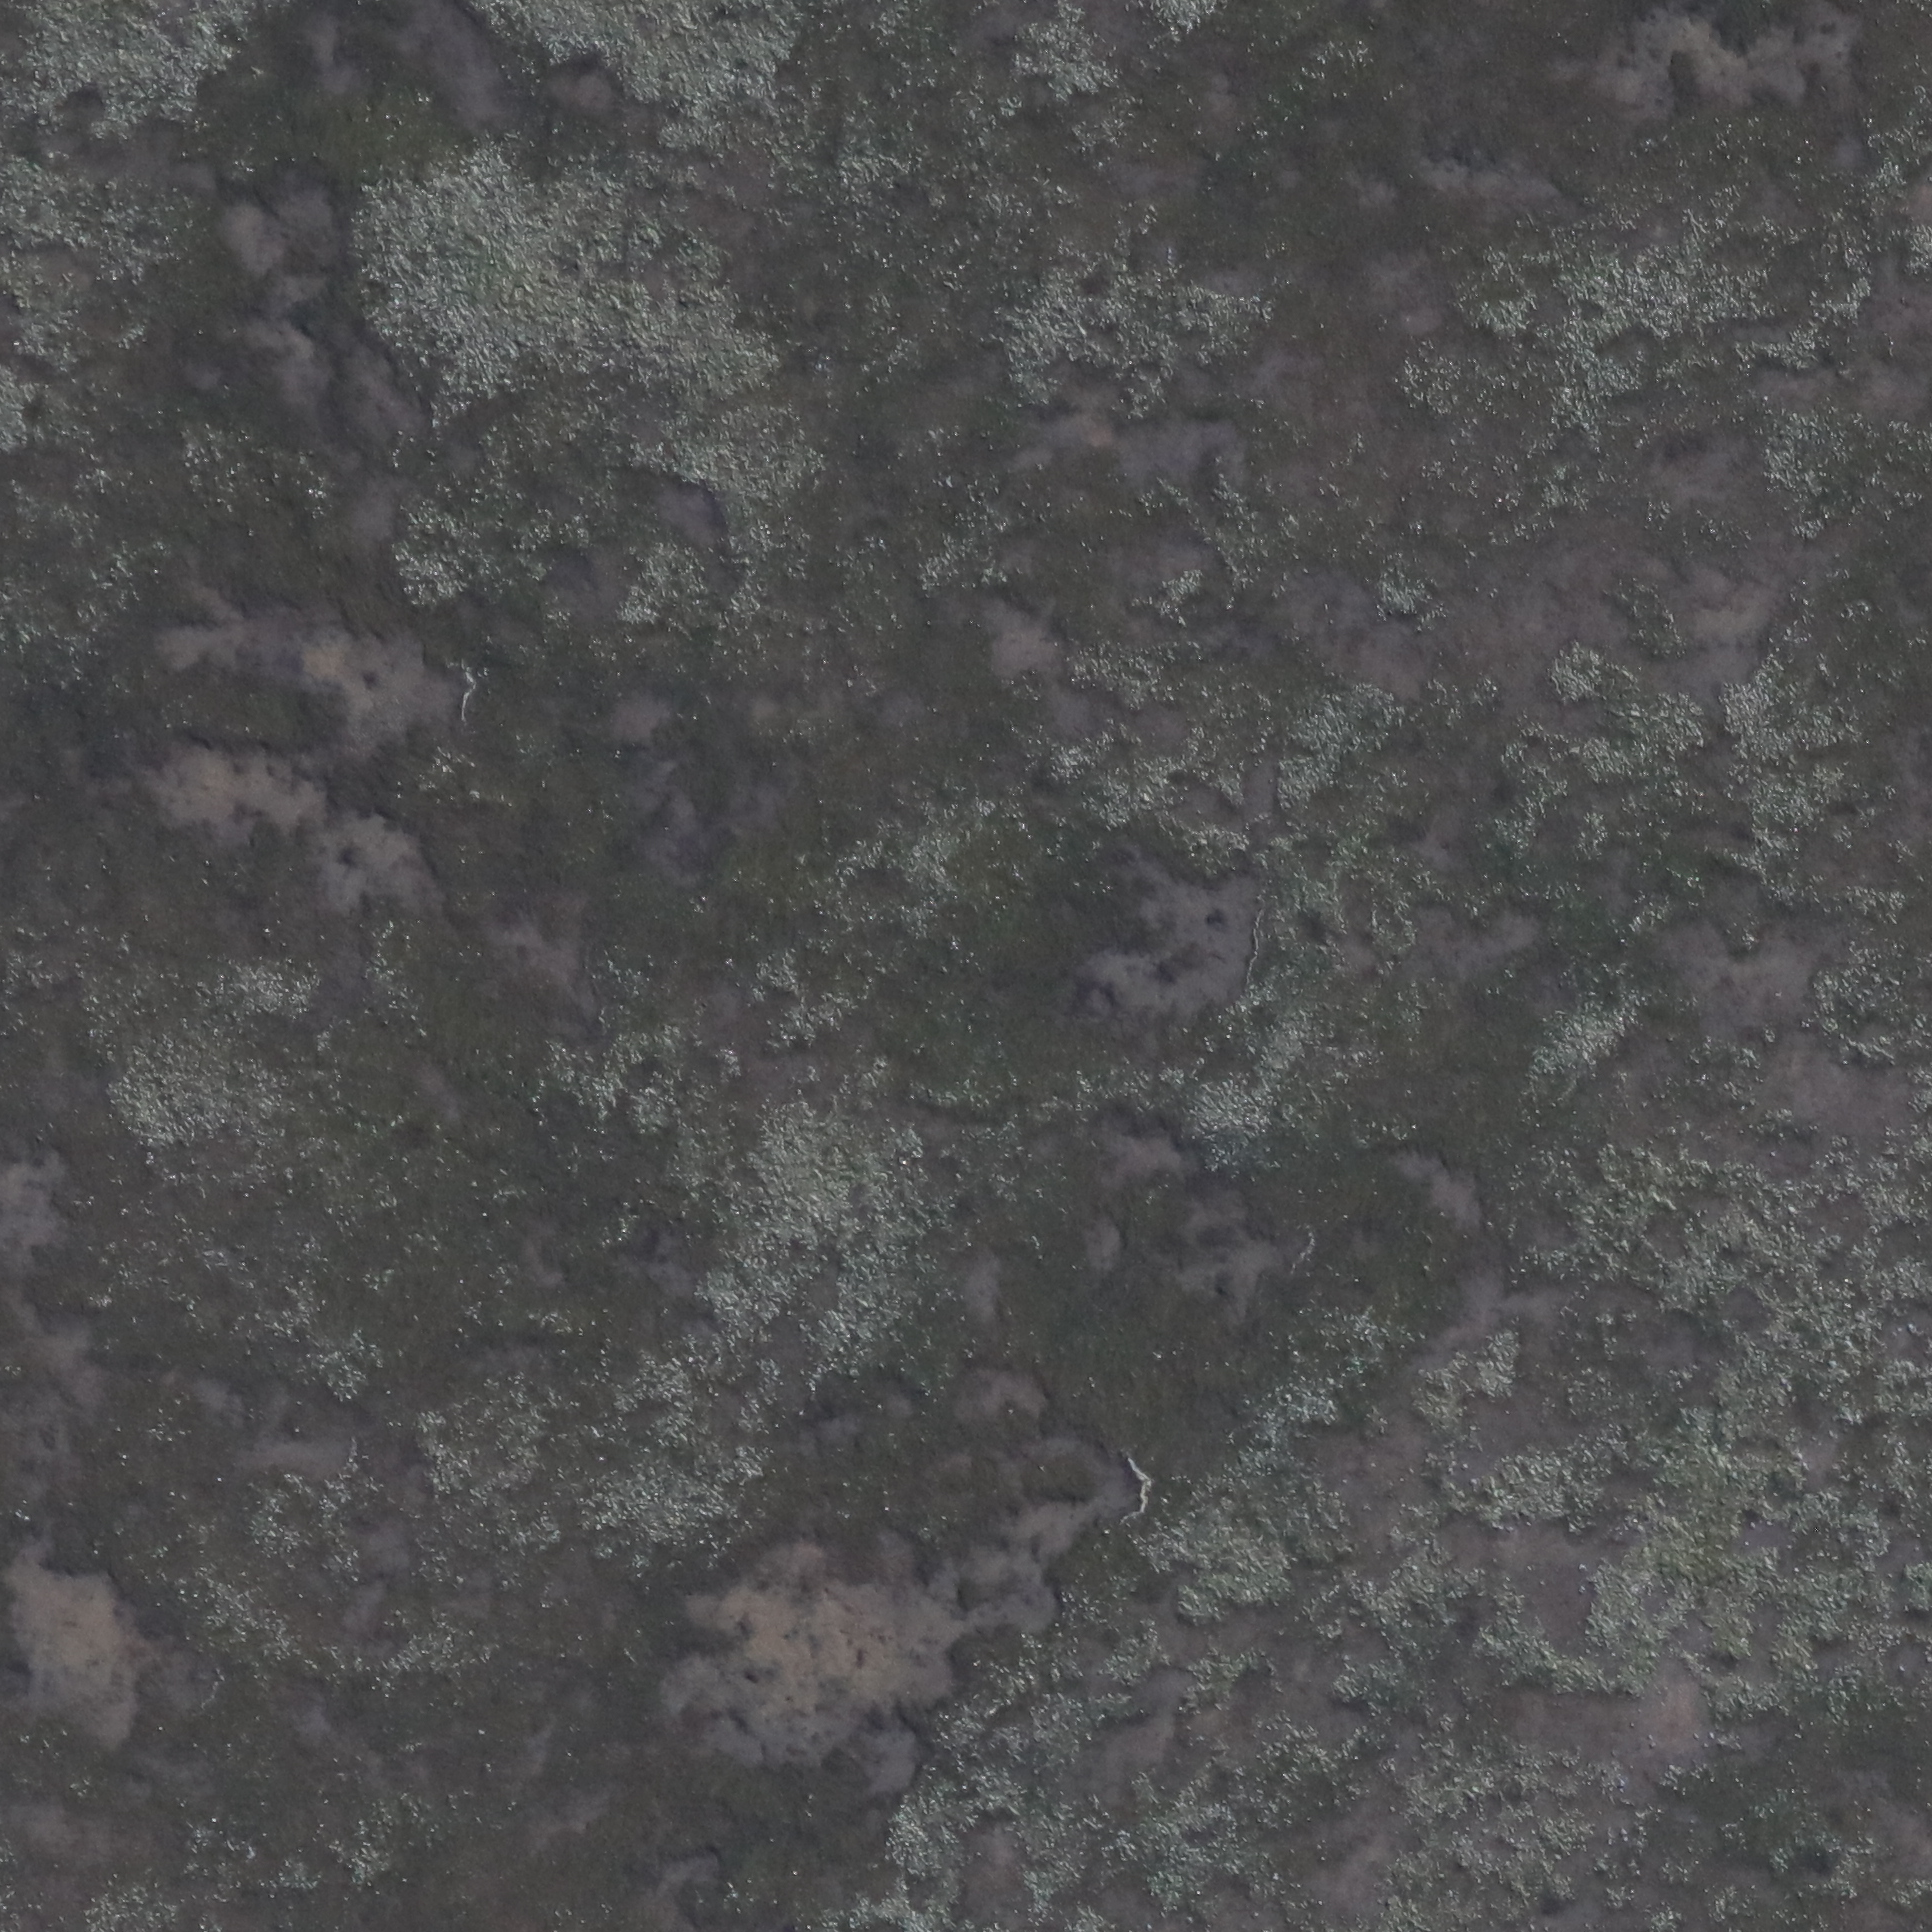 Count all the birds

0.